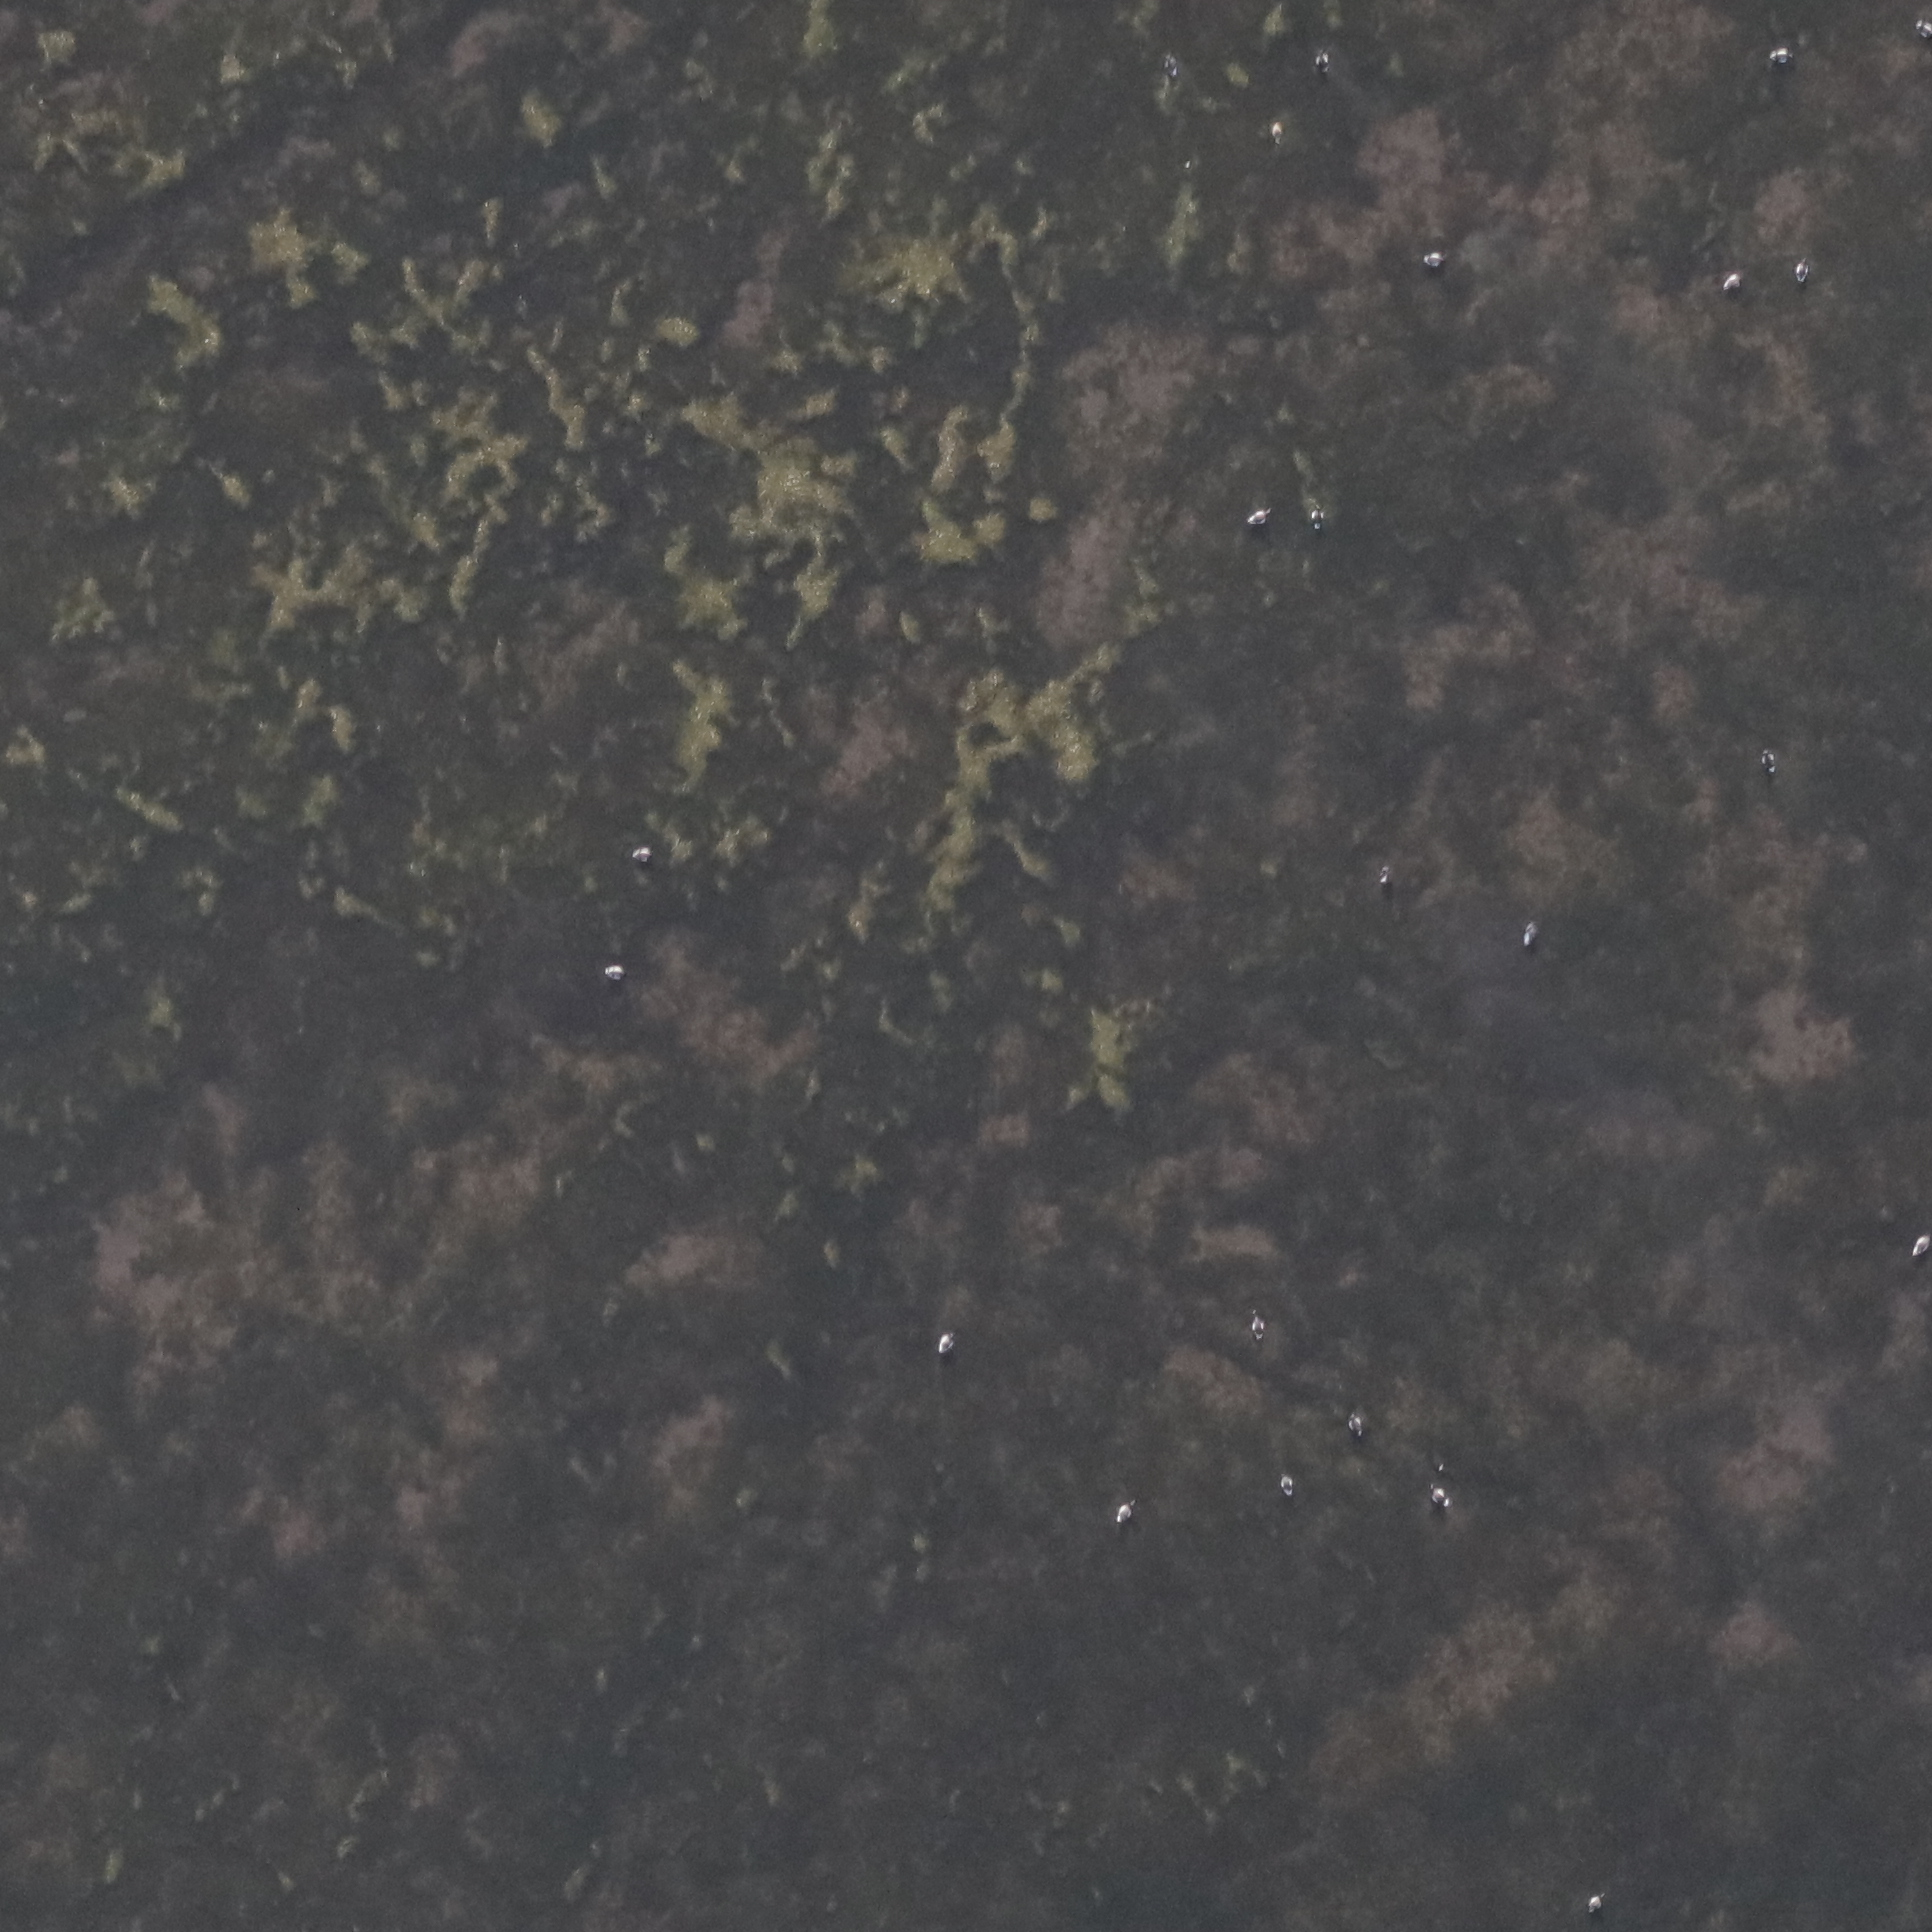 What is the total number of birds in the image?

23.